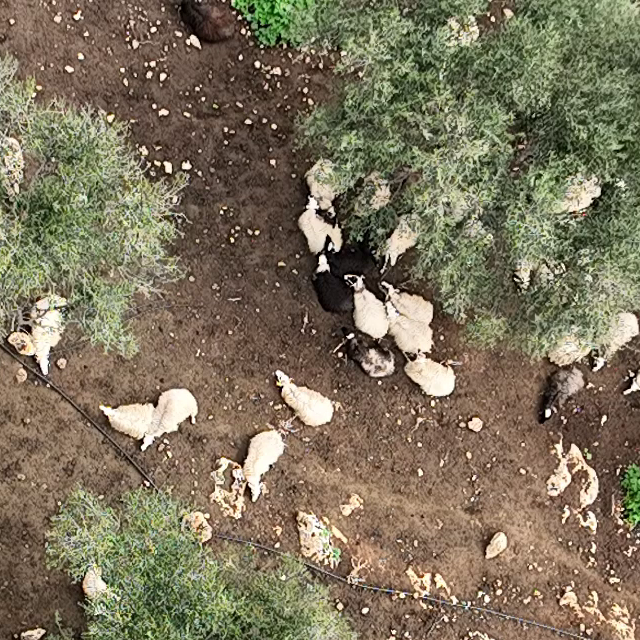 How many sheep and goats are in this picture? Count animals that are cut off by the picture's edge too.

27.